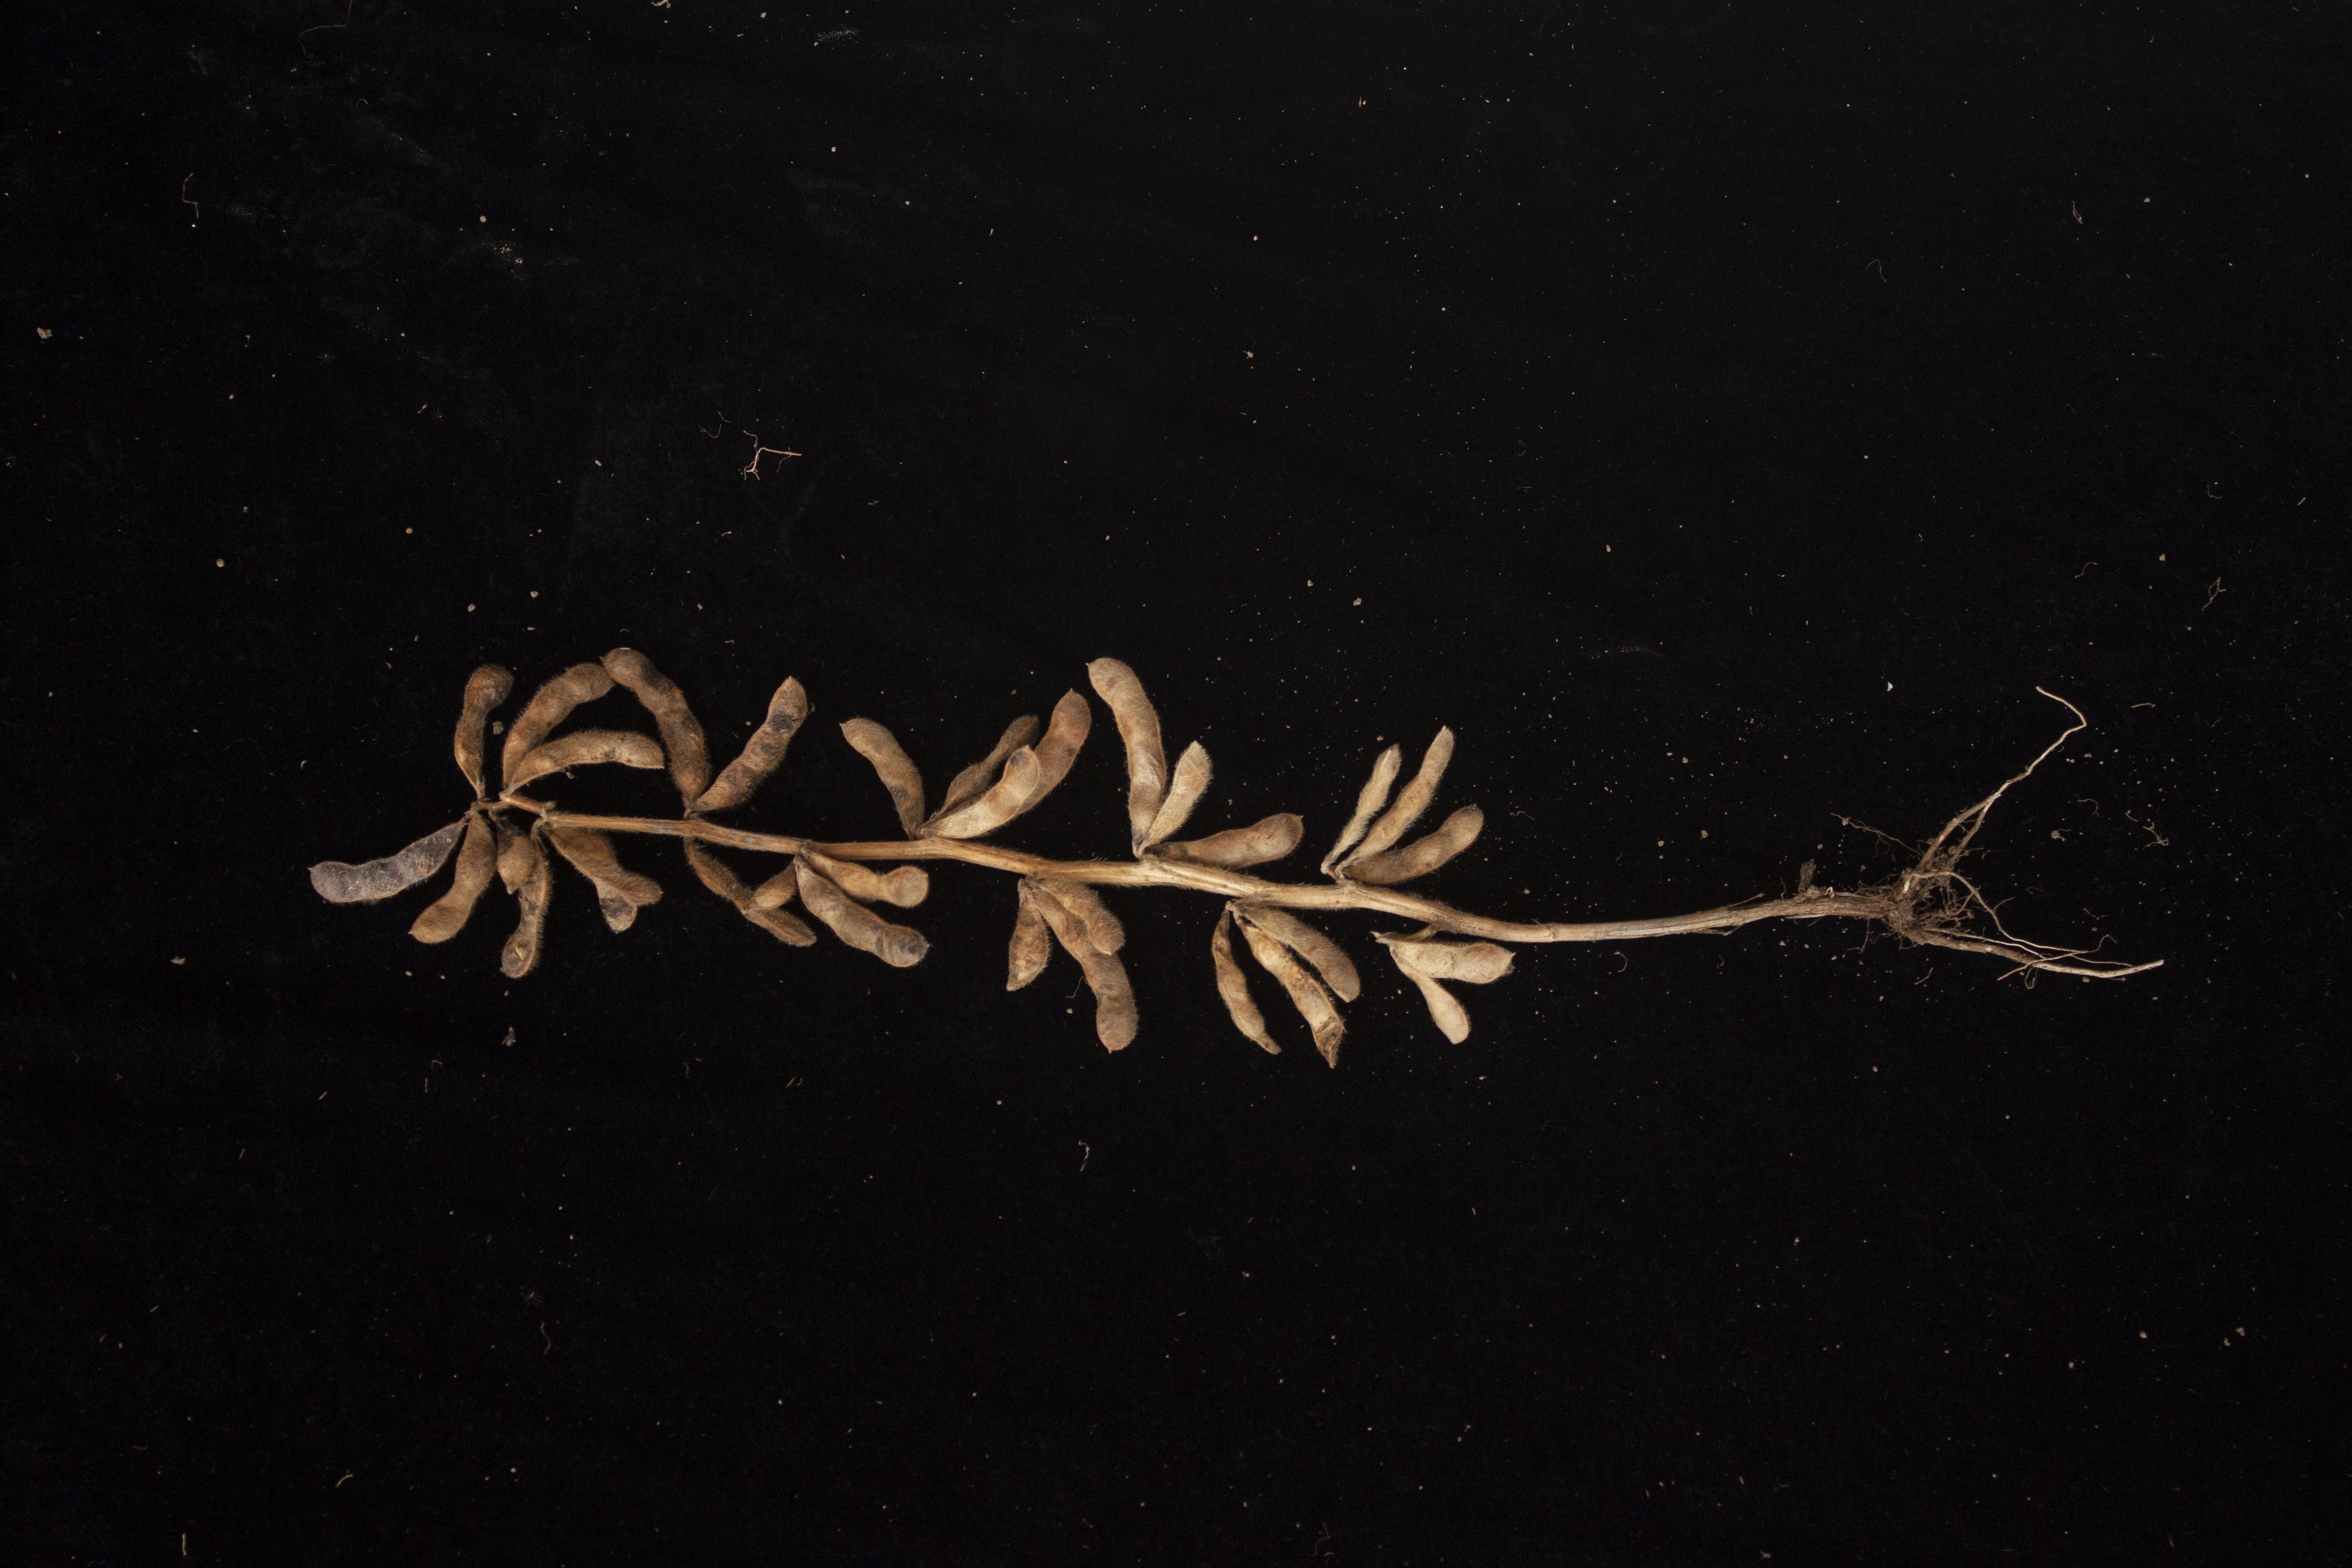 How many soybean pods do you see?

32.